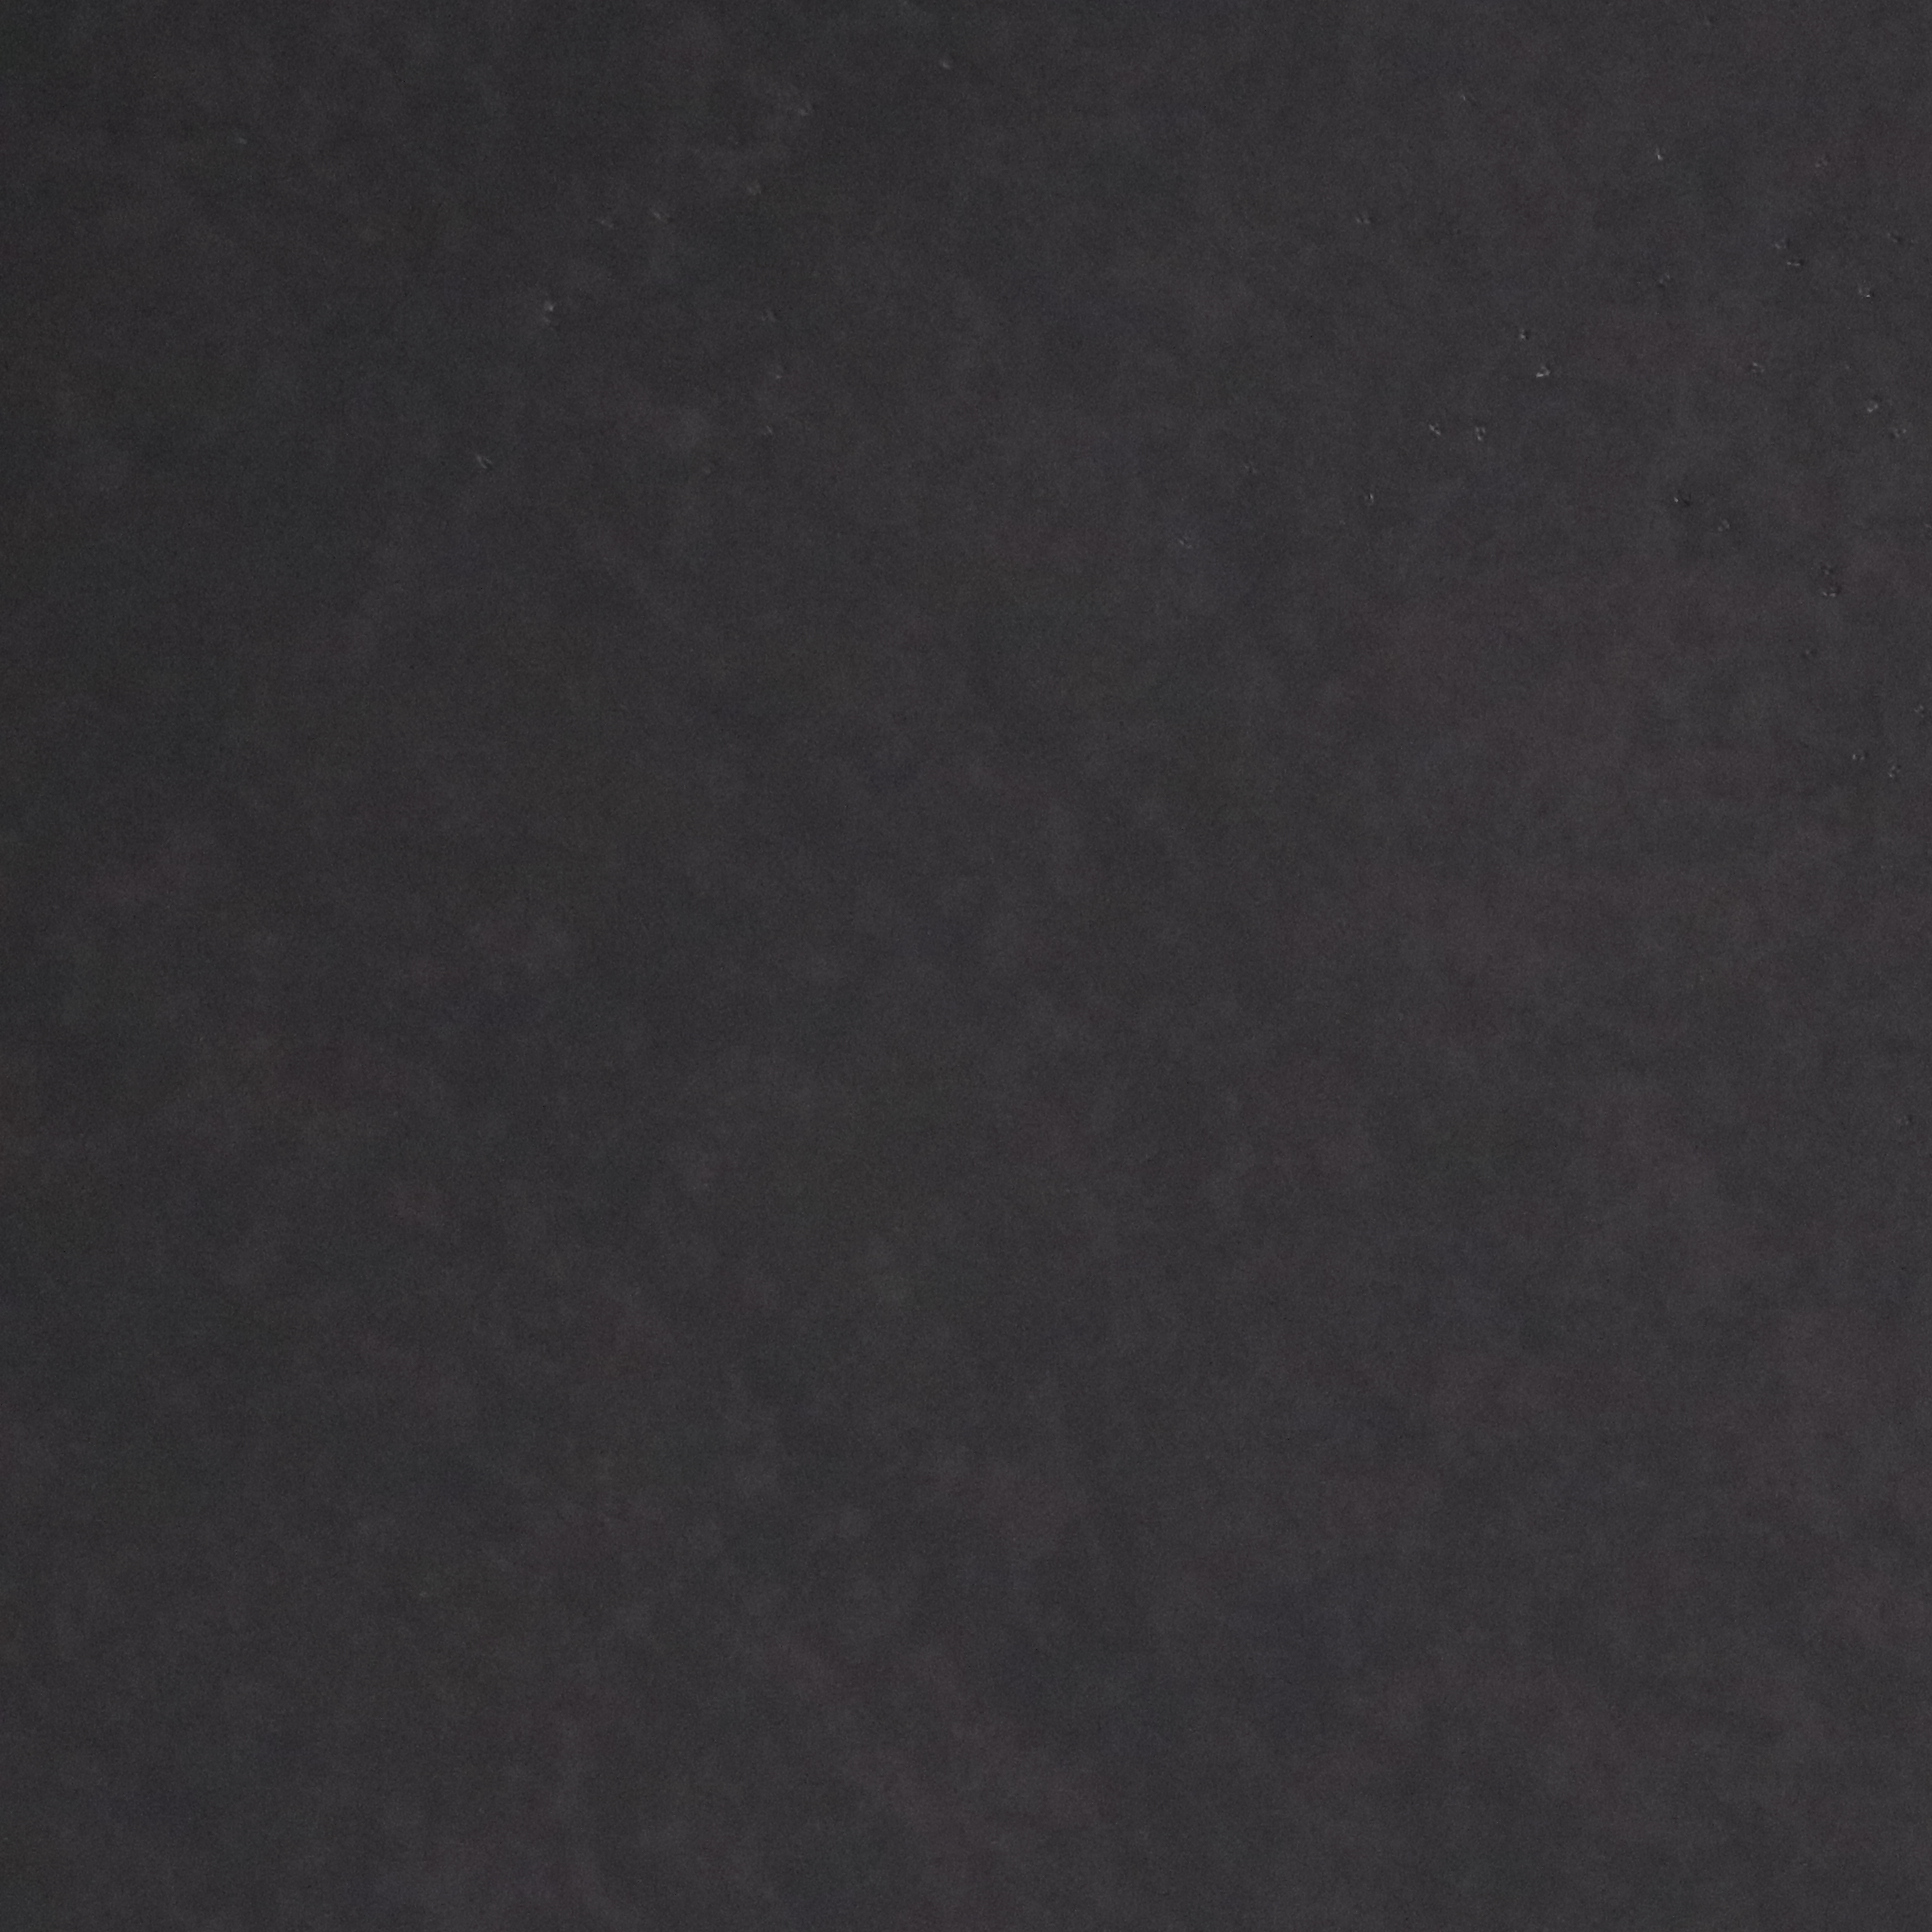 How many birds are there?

40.